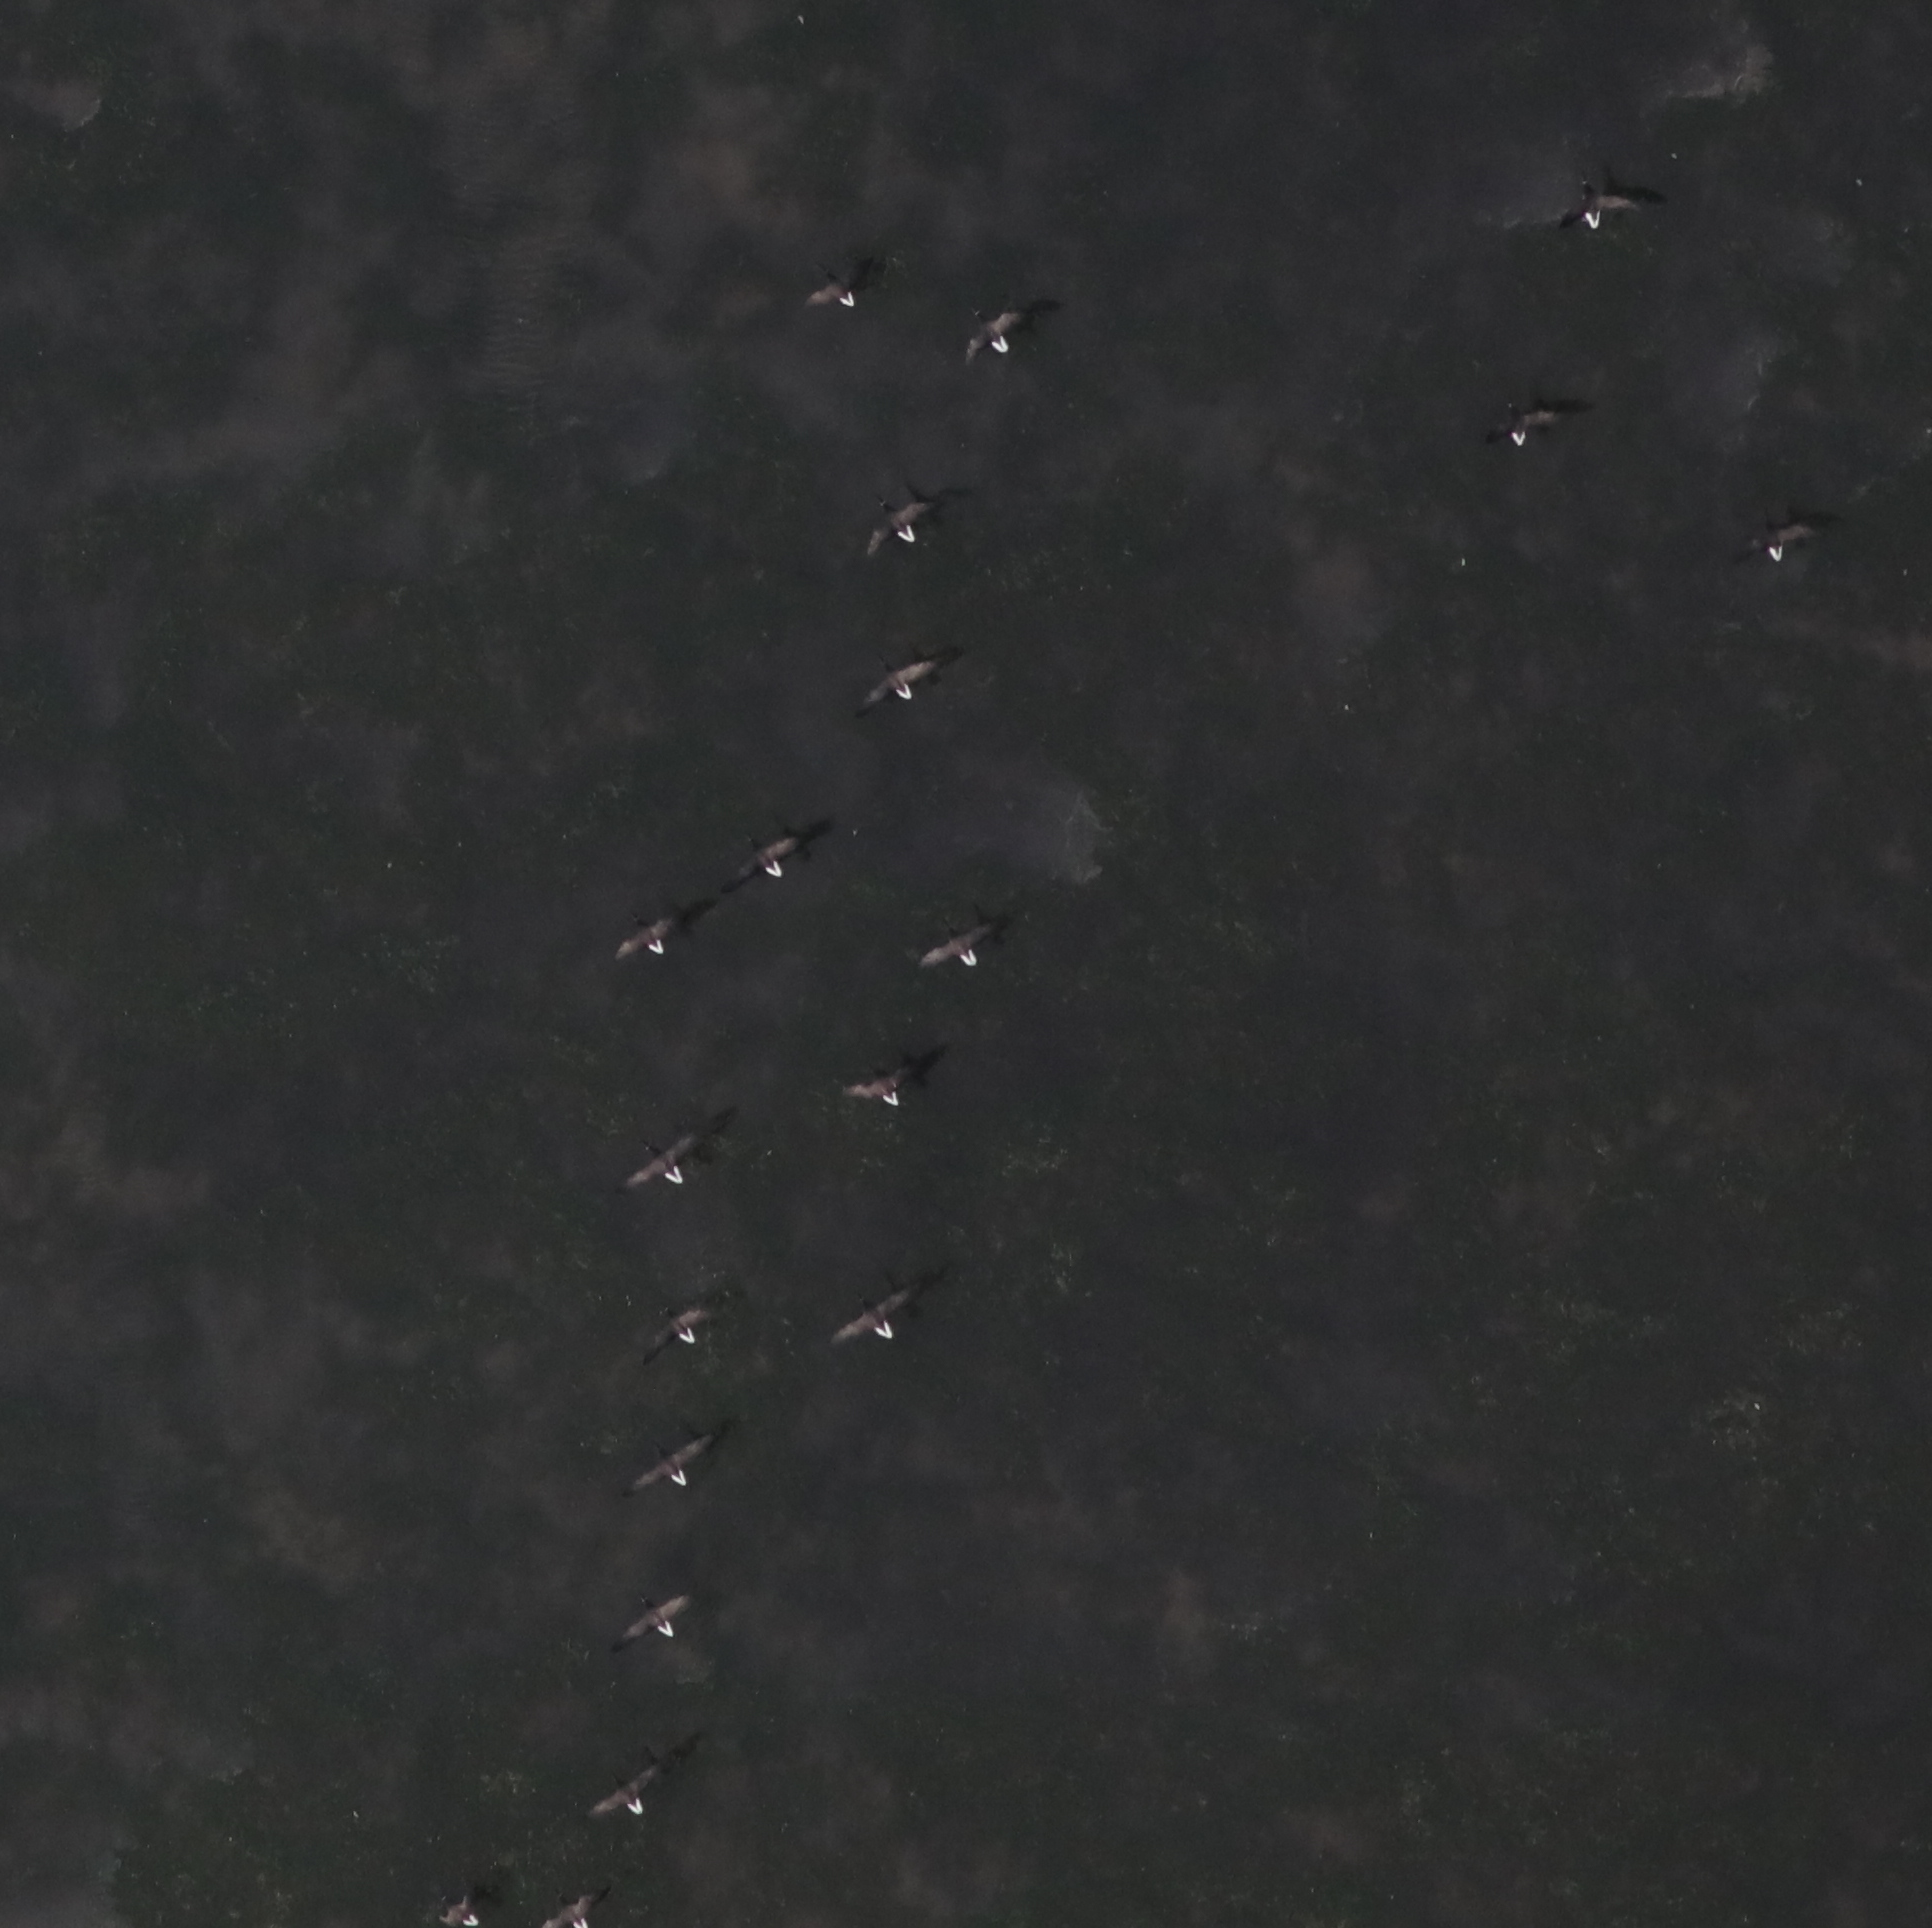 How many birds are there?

19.